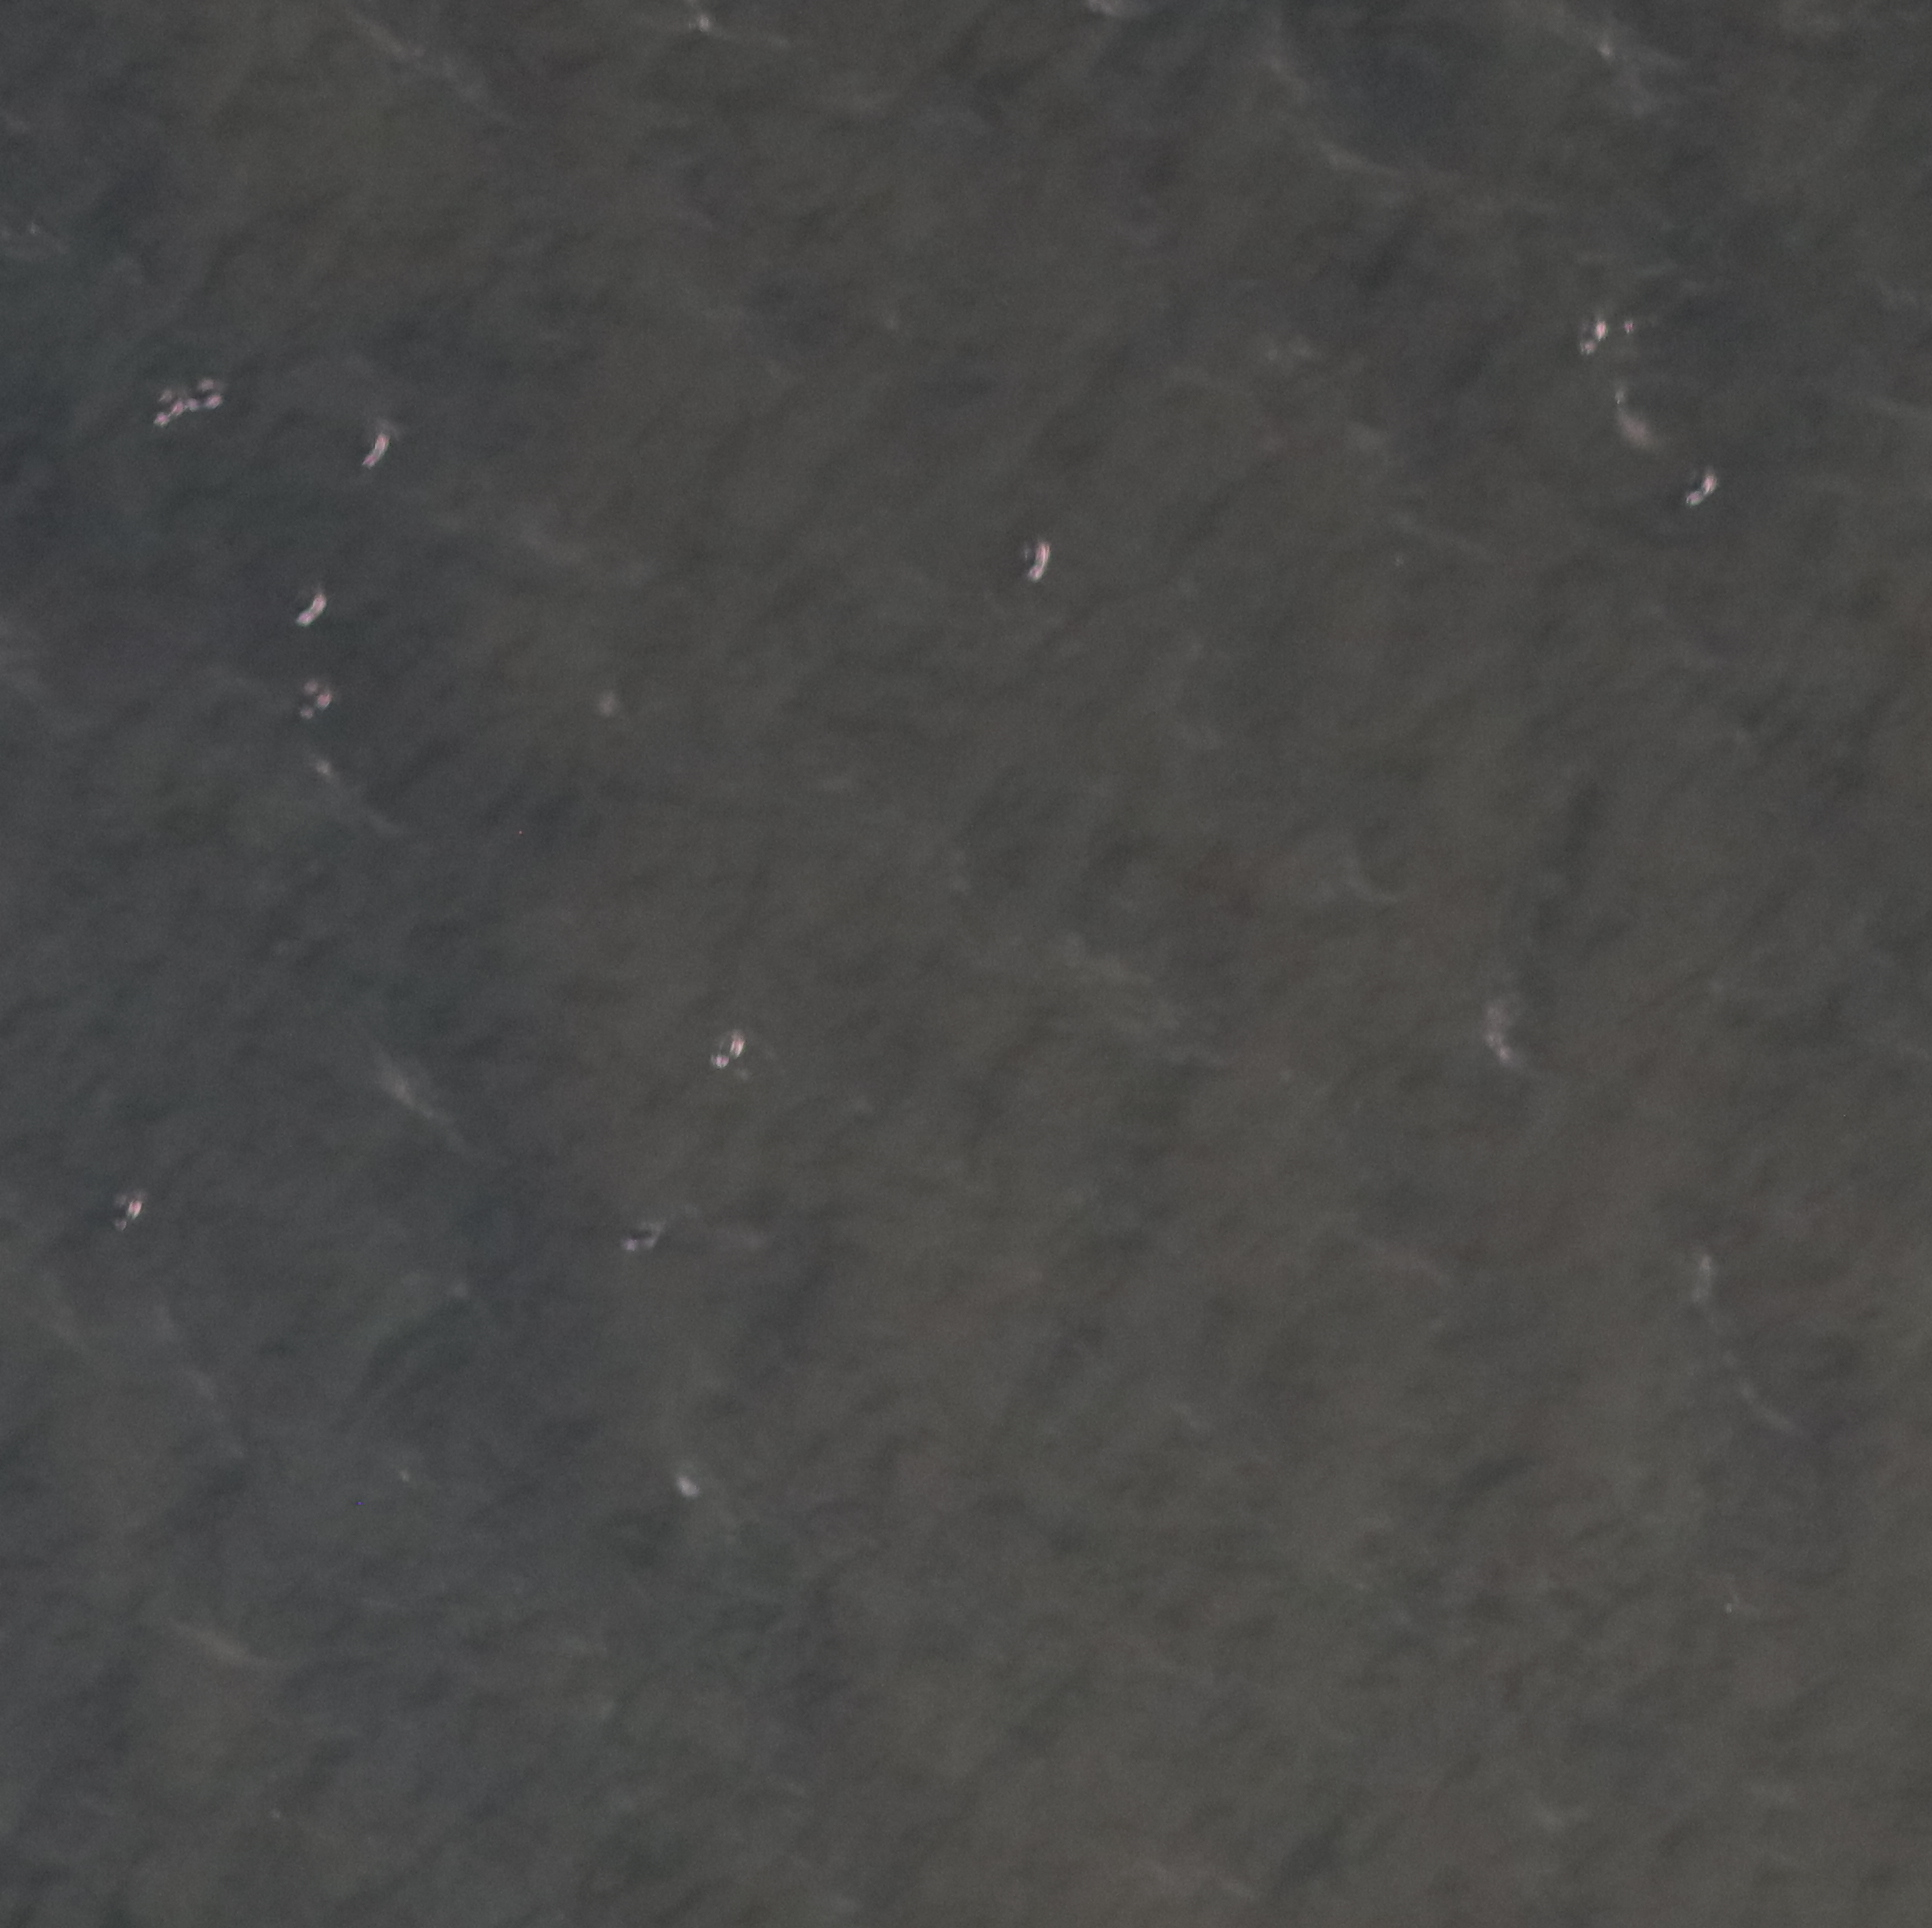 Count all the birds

11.